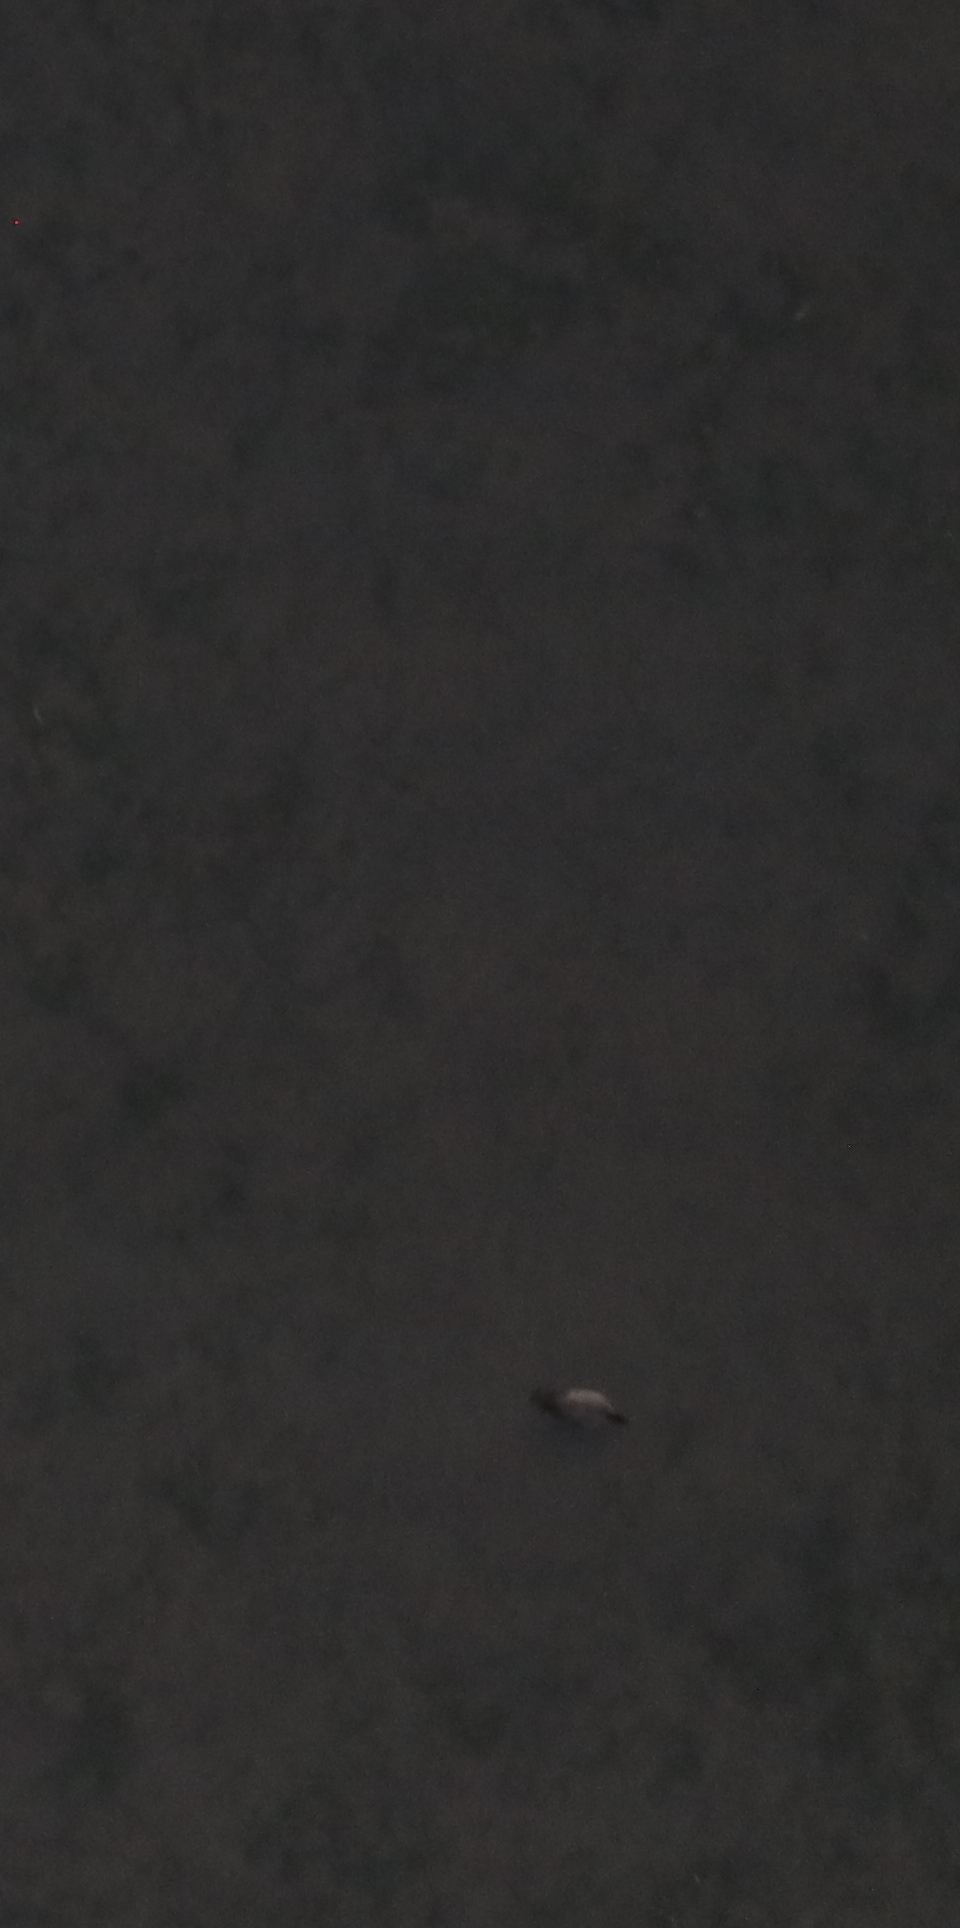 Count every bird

1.